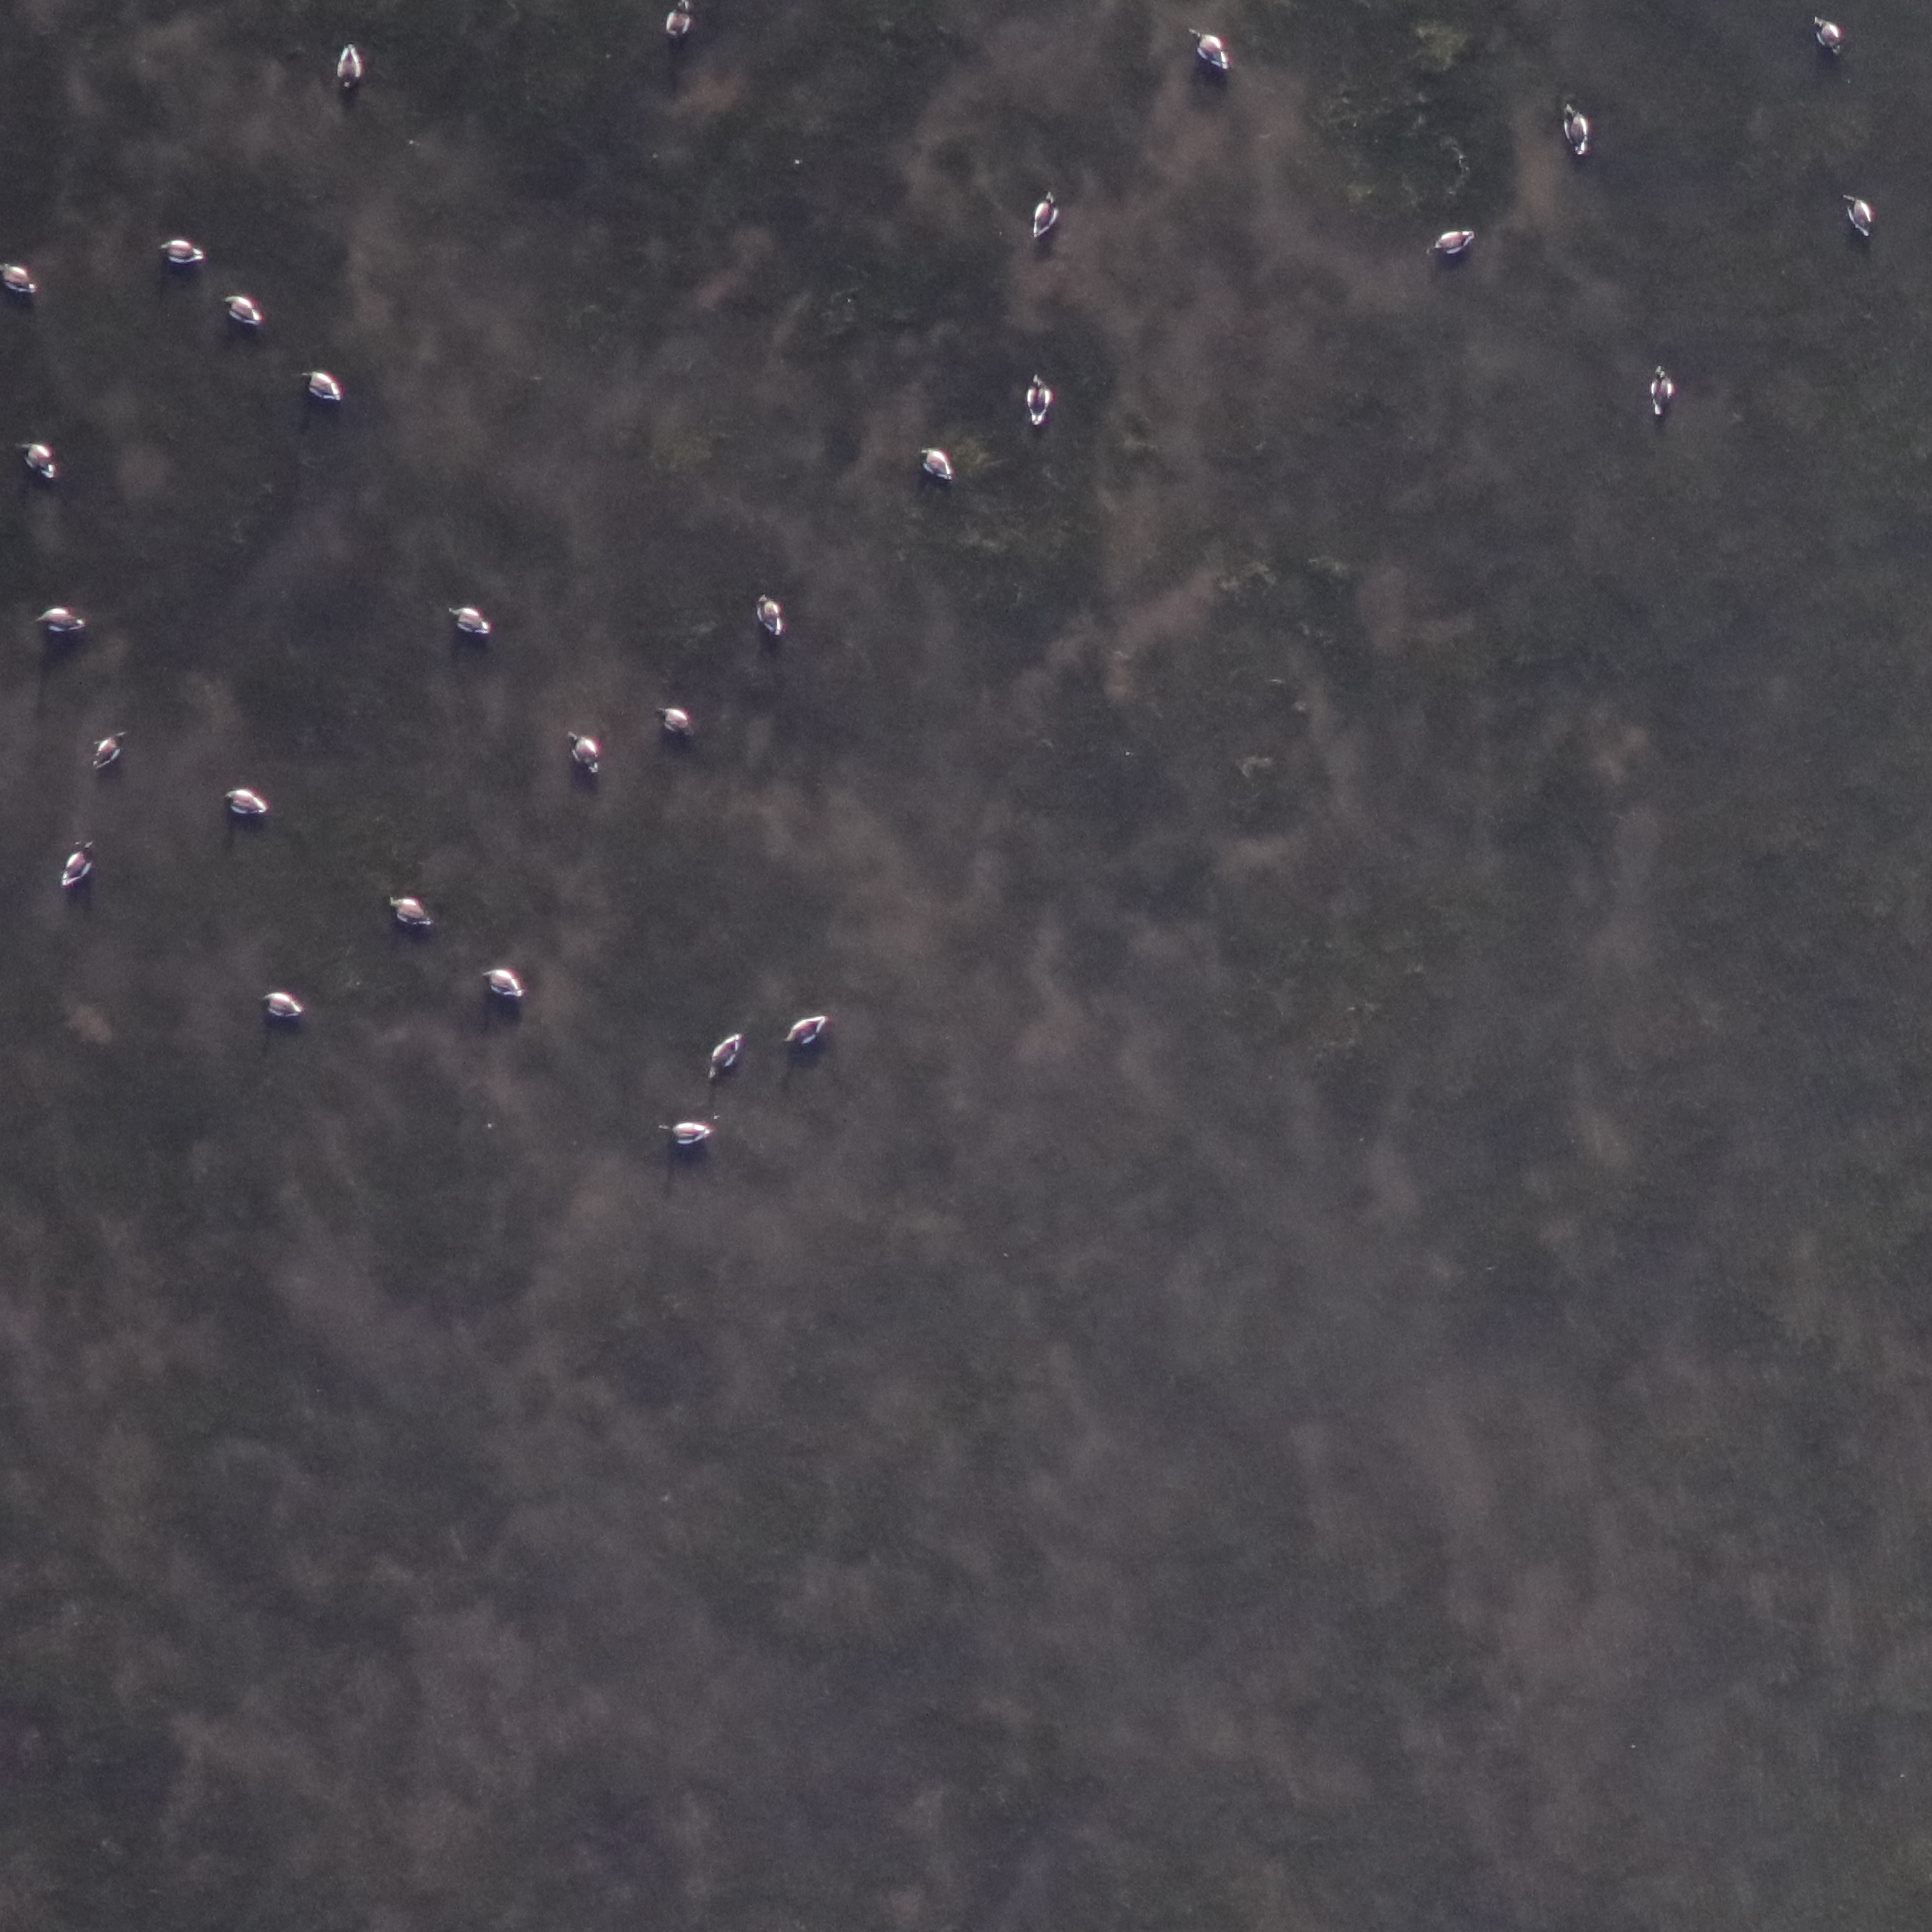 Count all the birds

30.